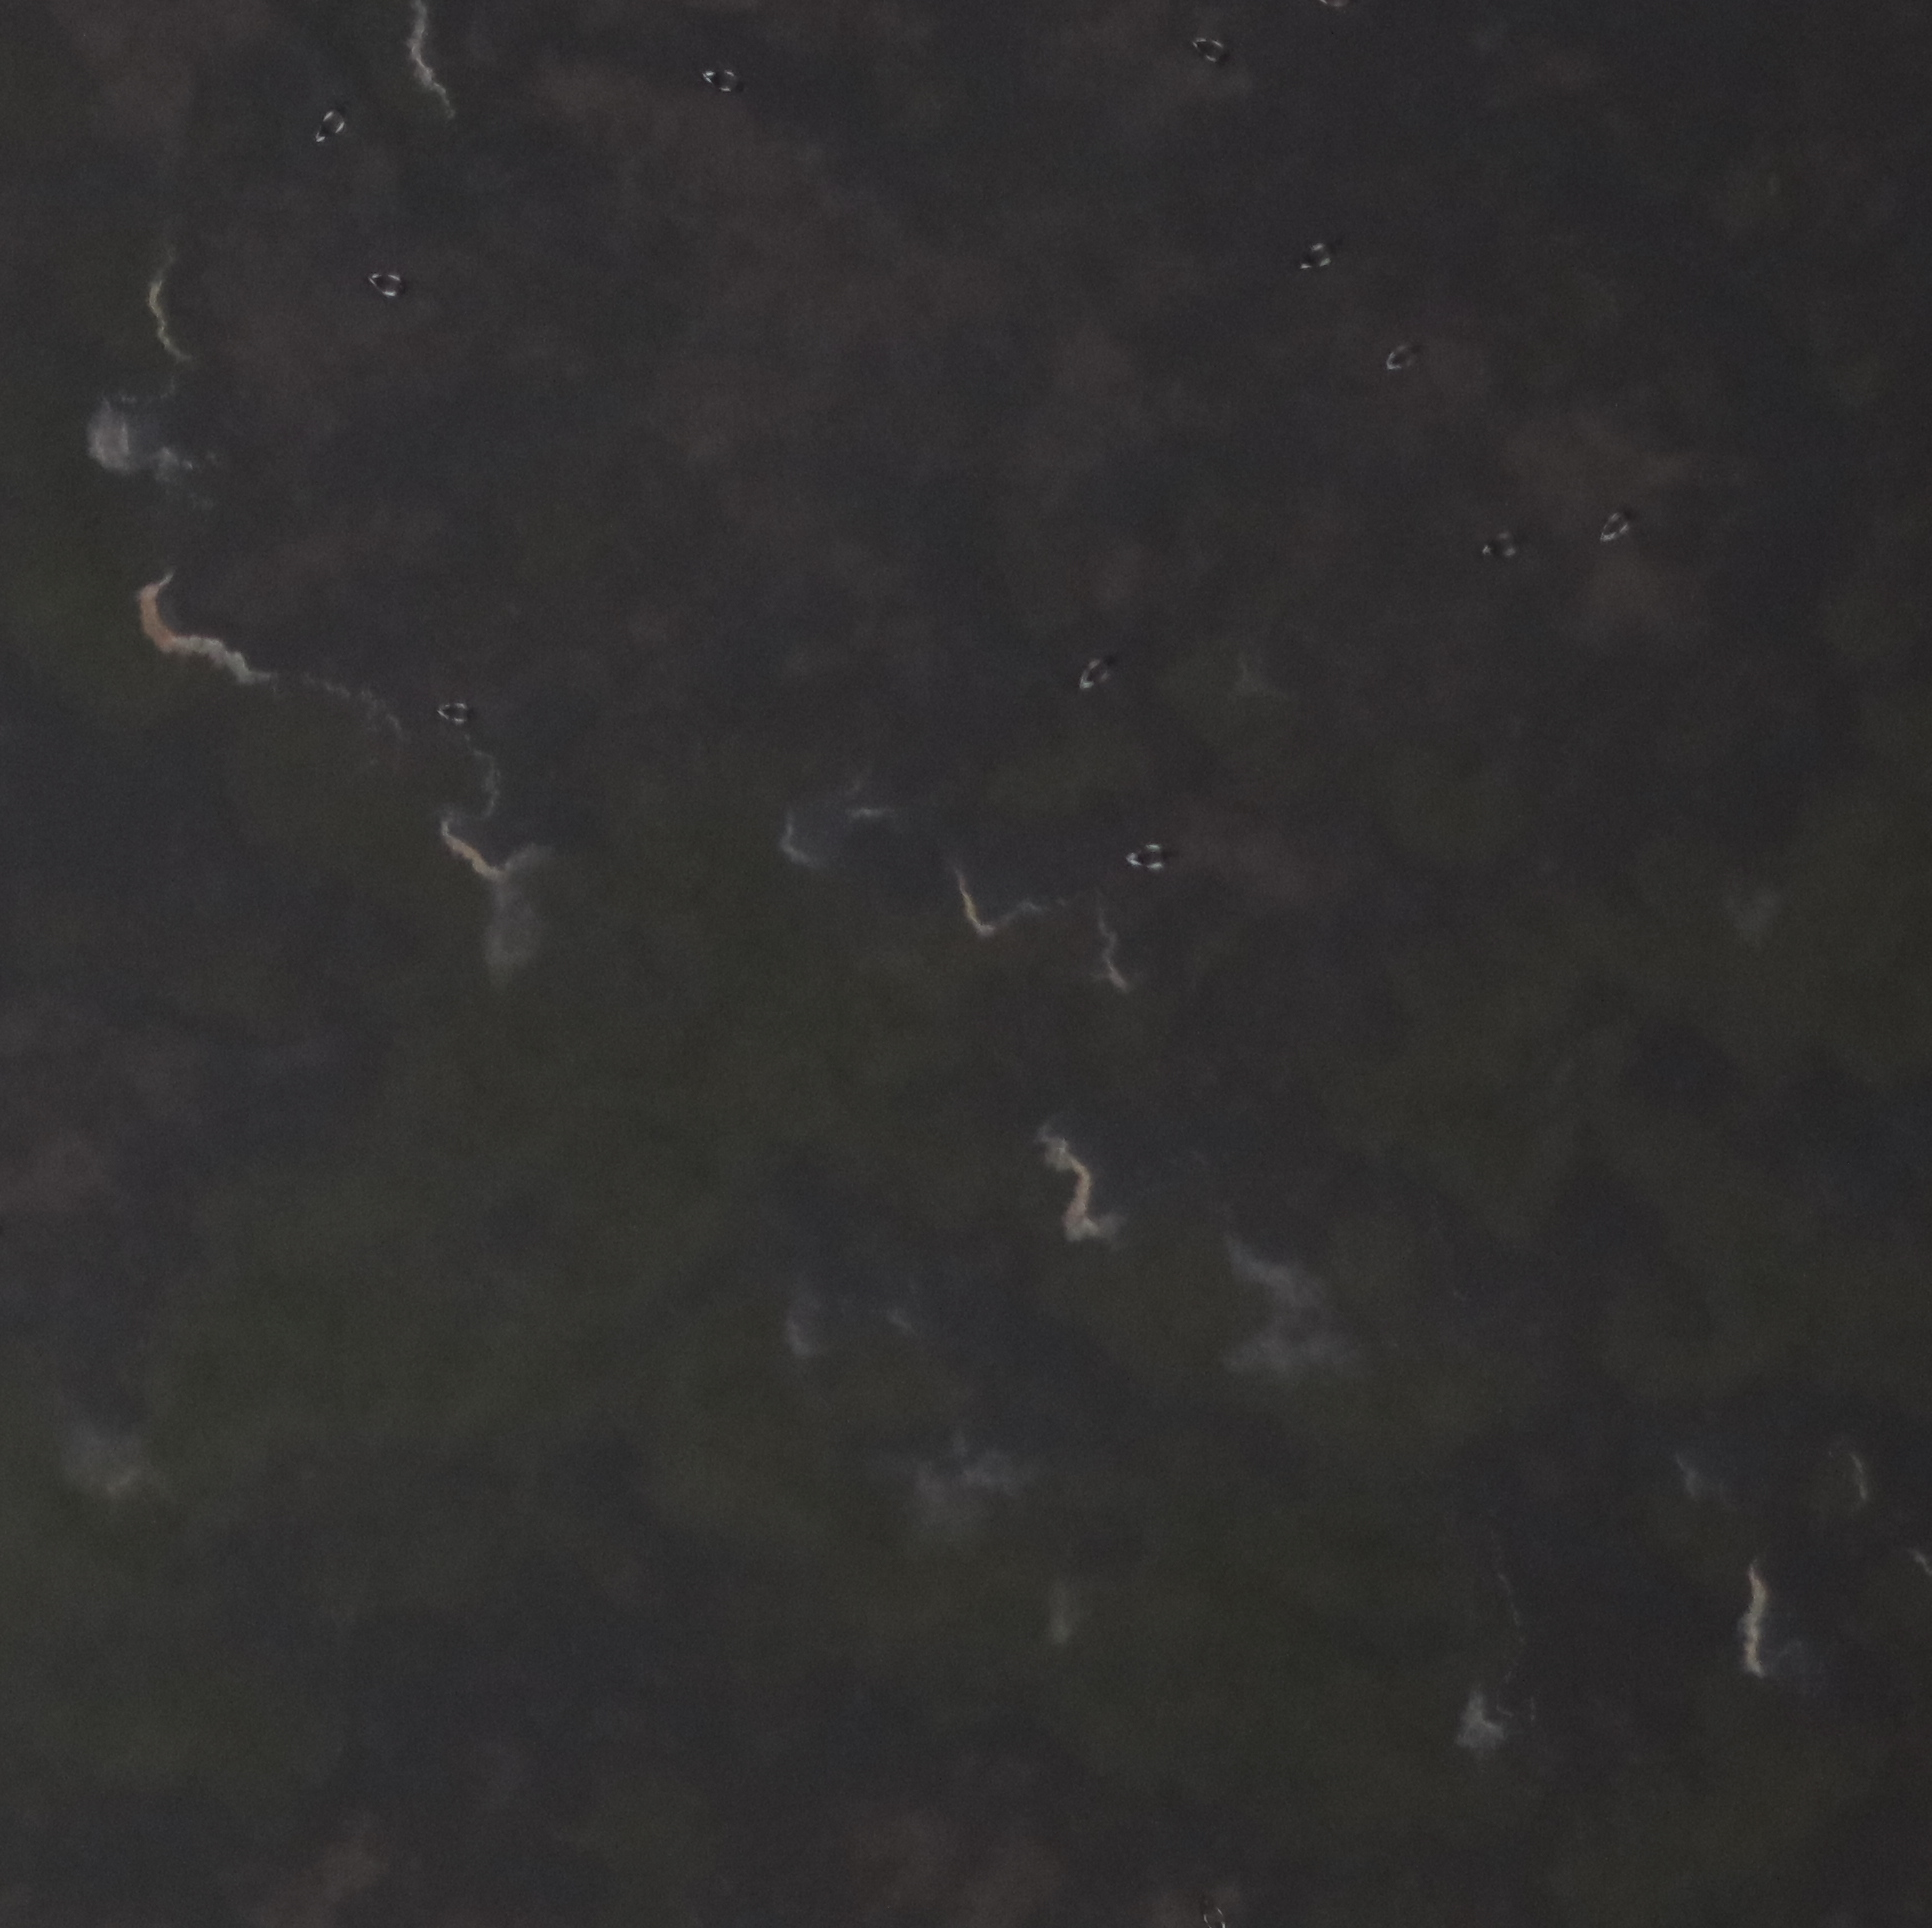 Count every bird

11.